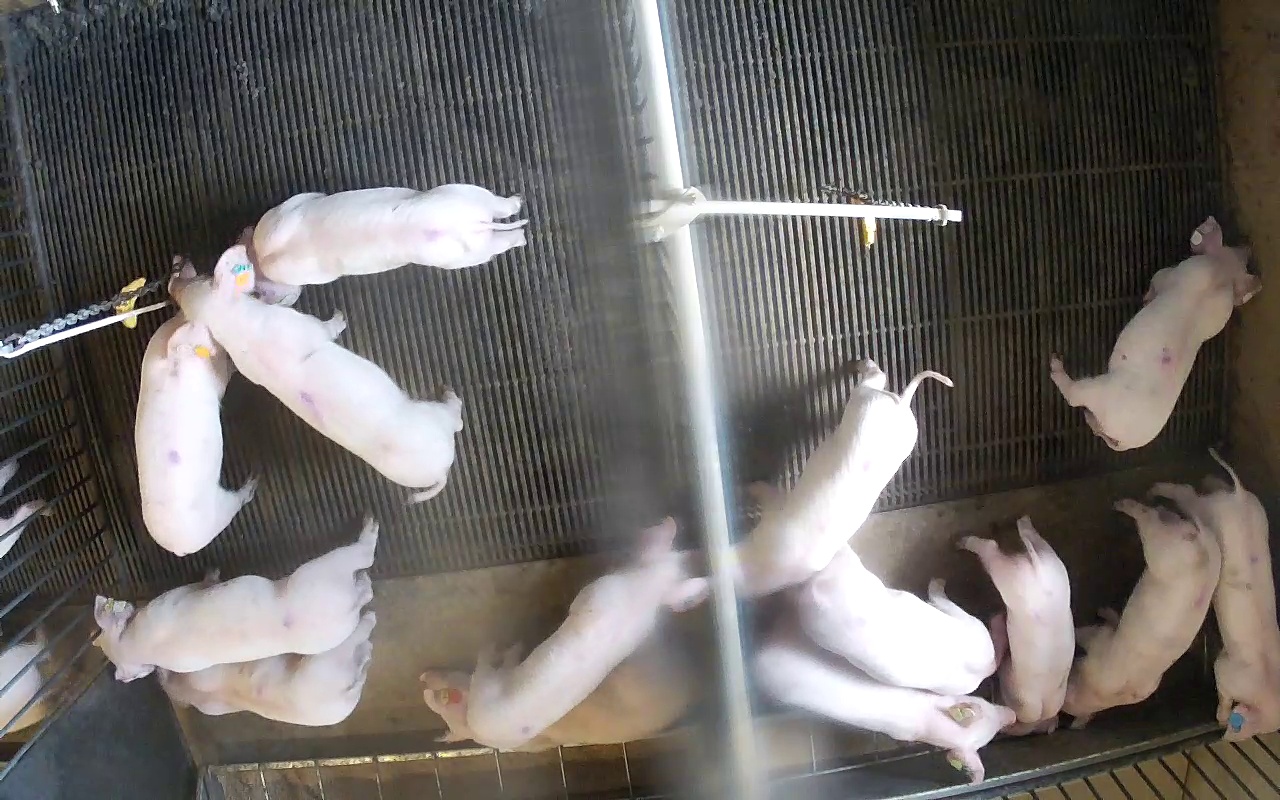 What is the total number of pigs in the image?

16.